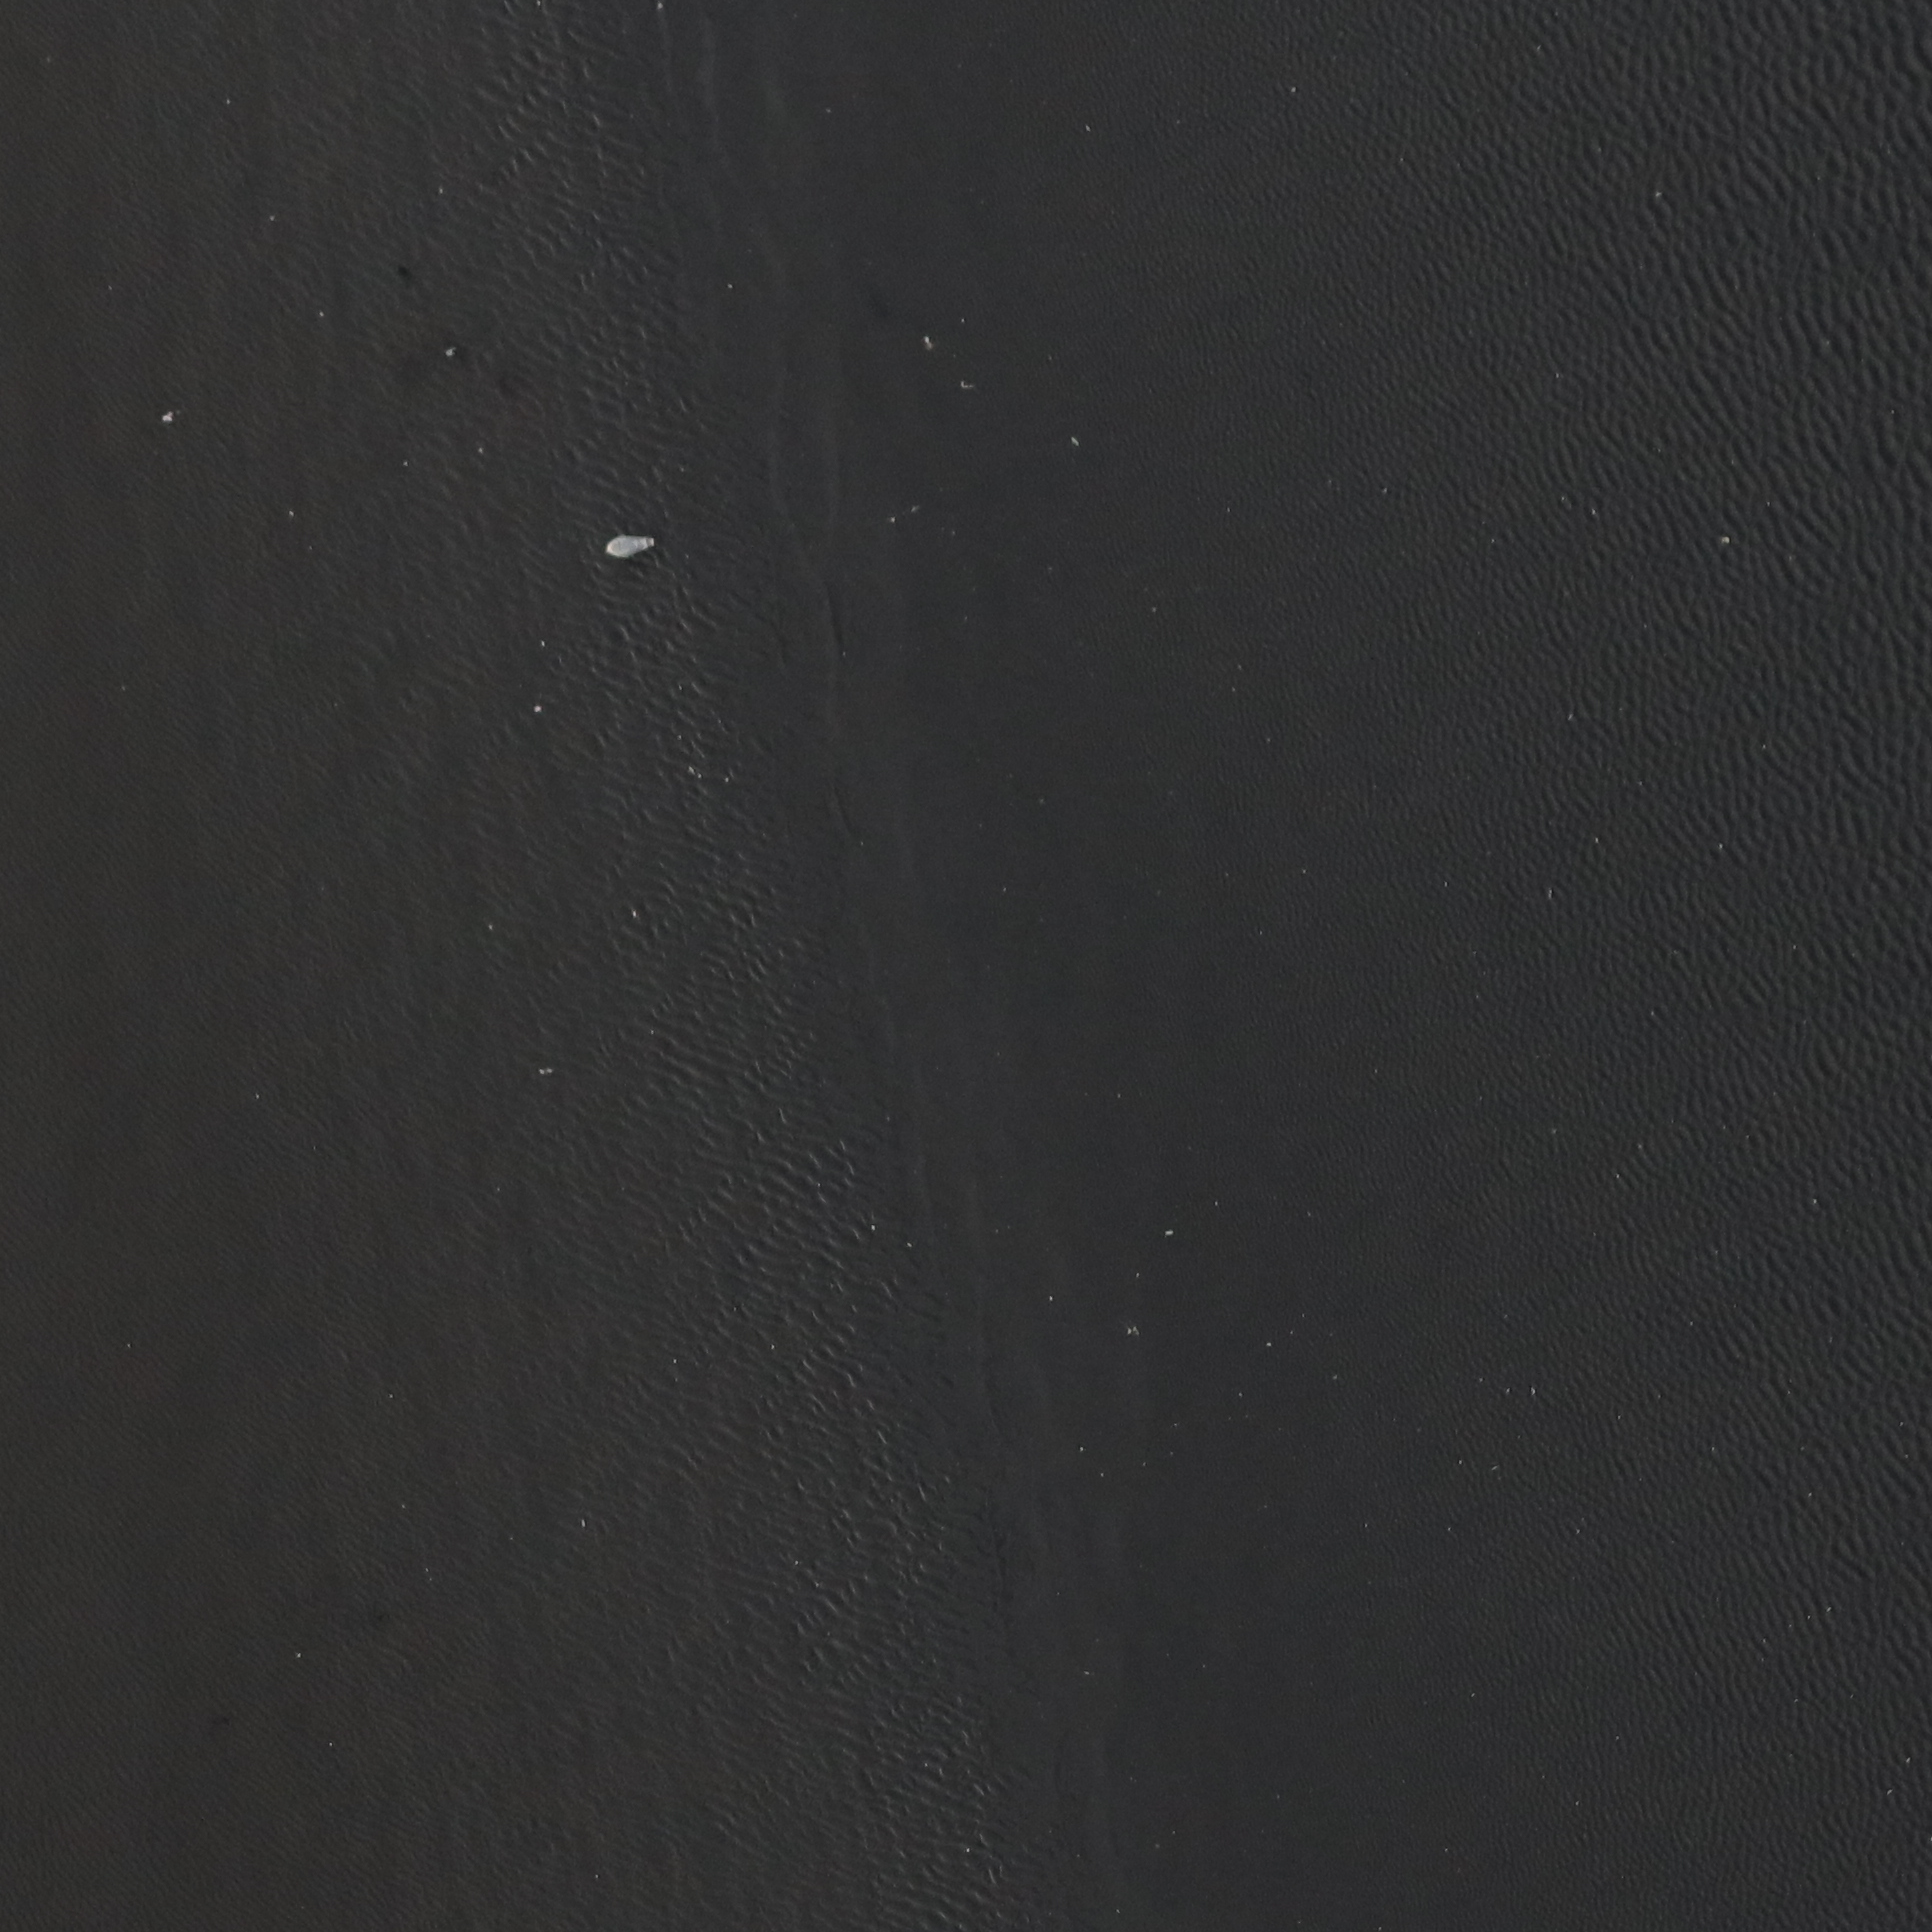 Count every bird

1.